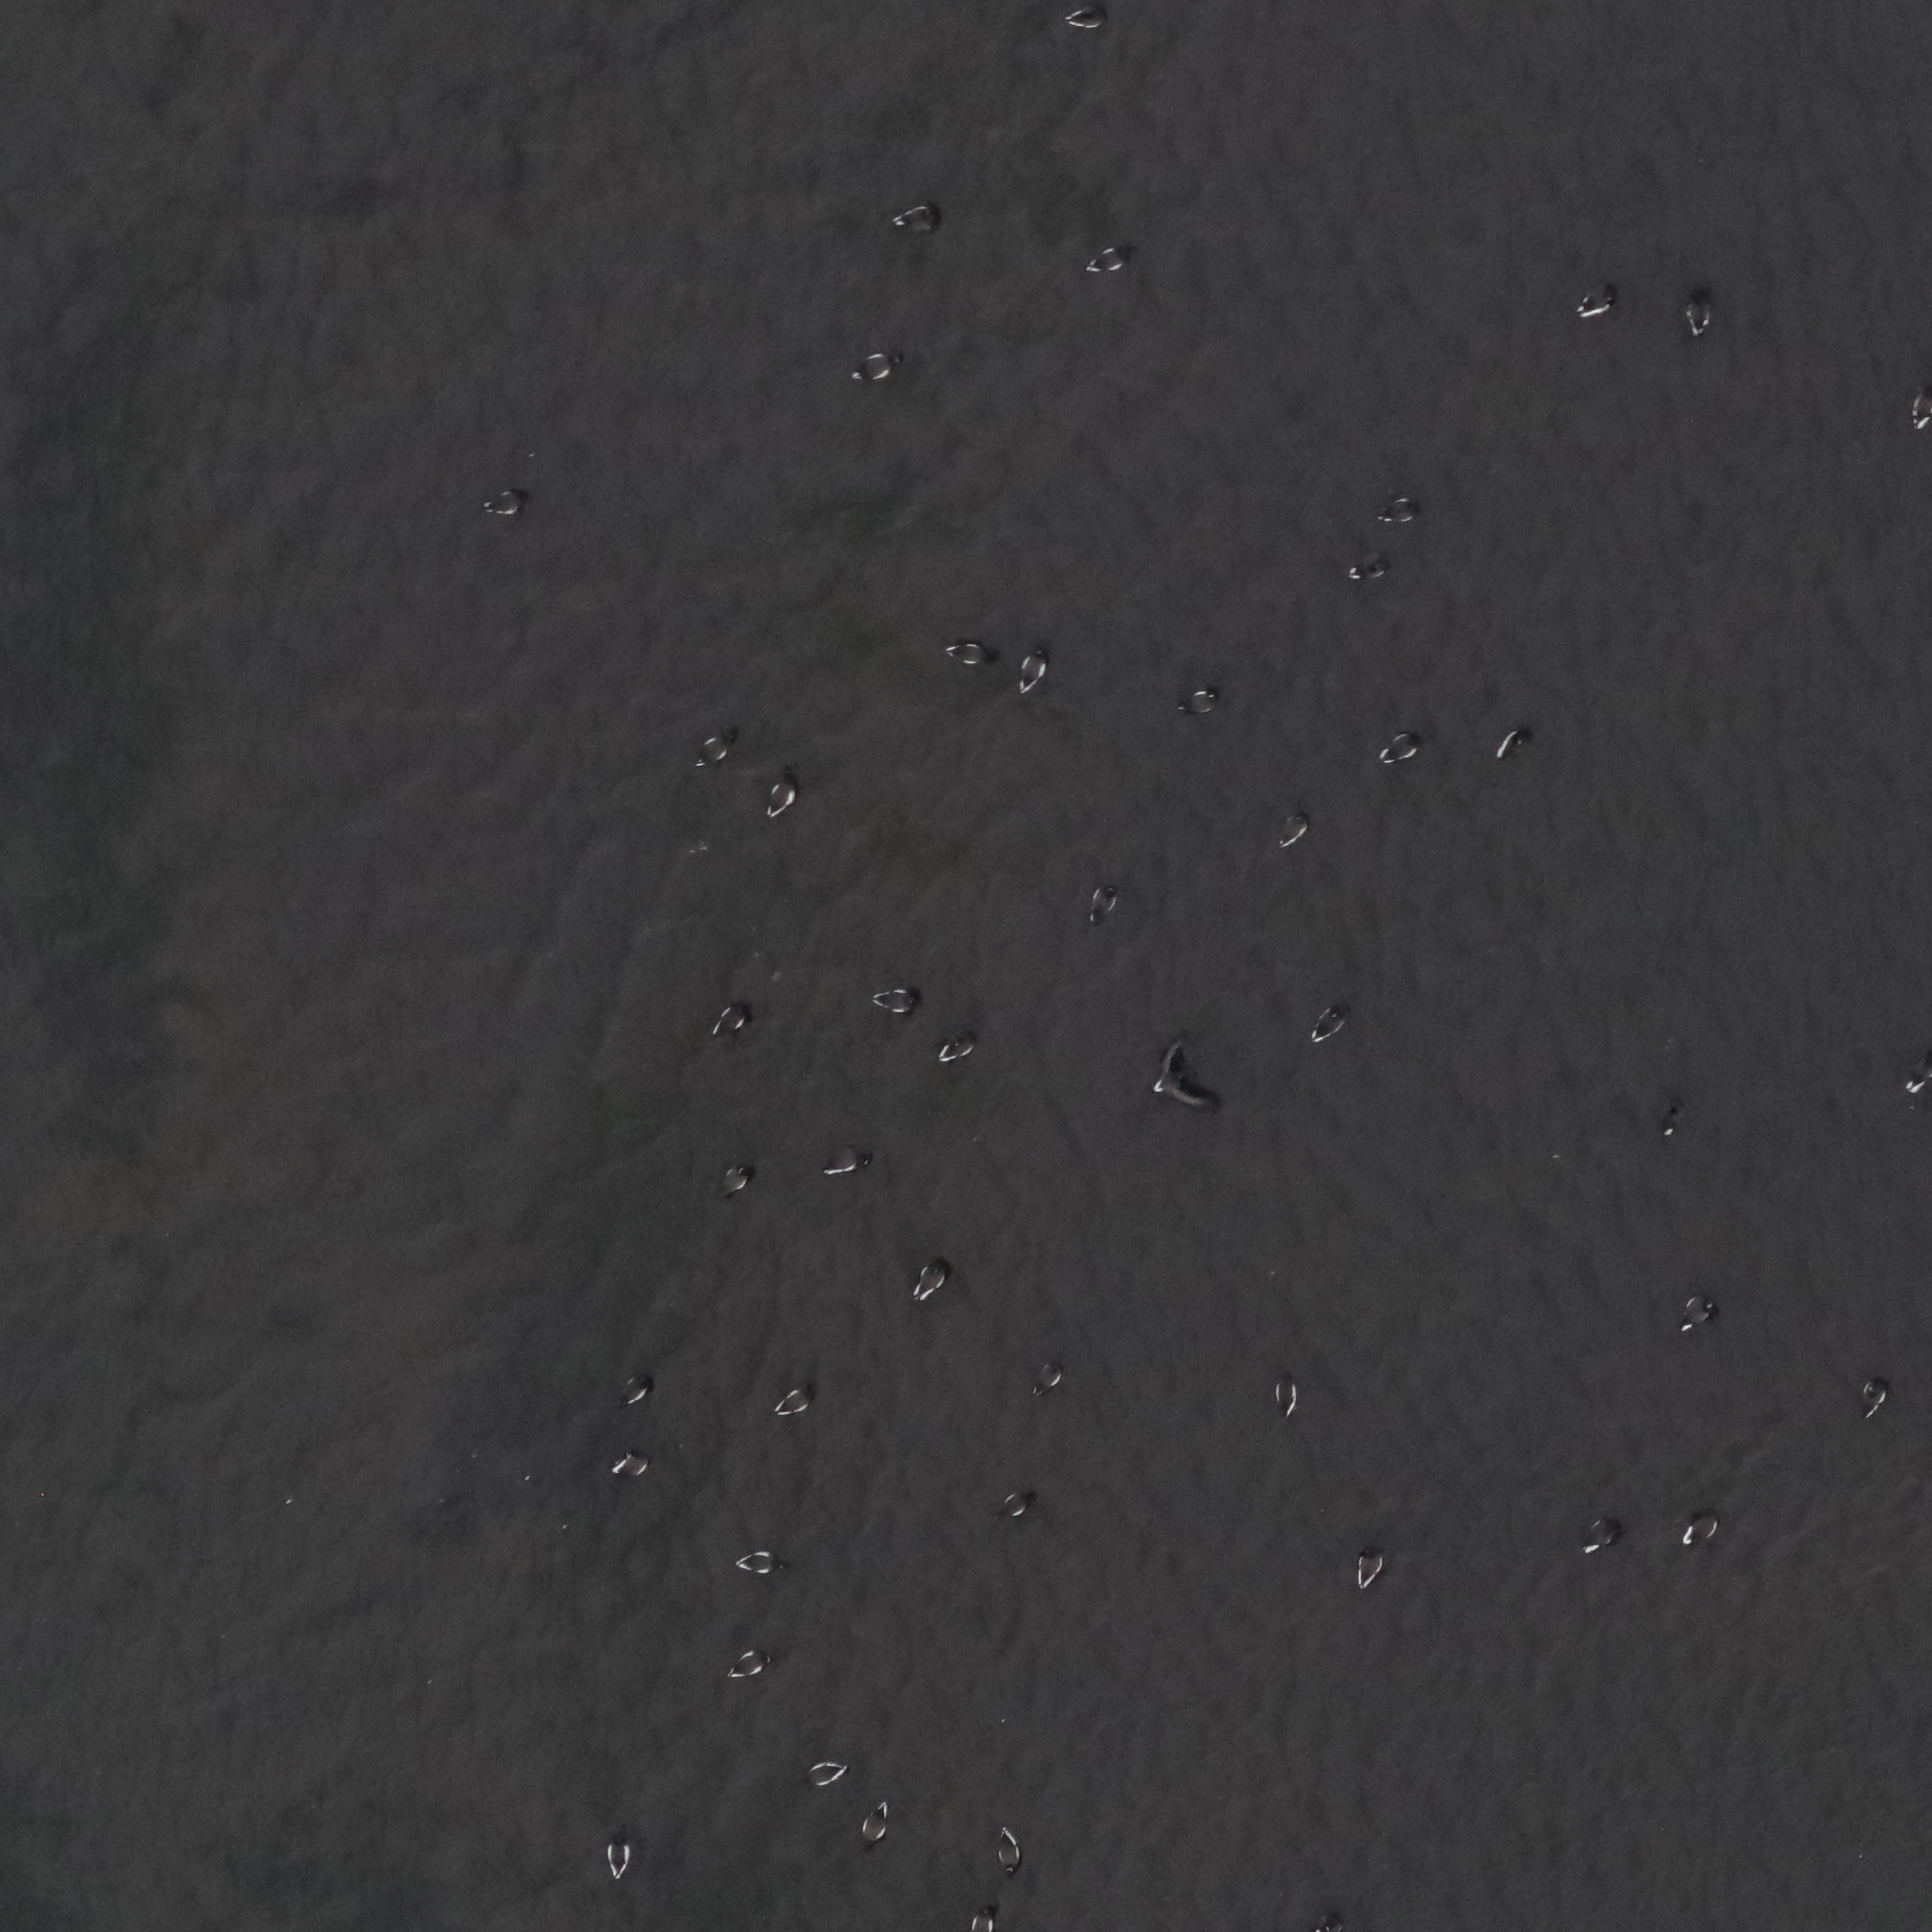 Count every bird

48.